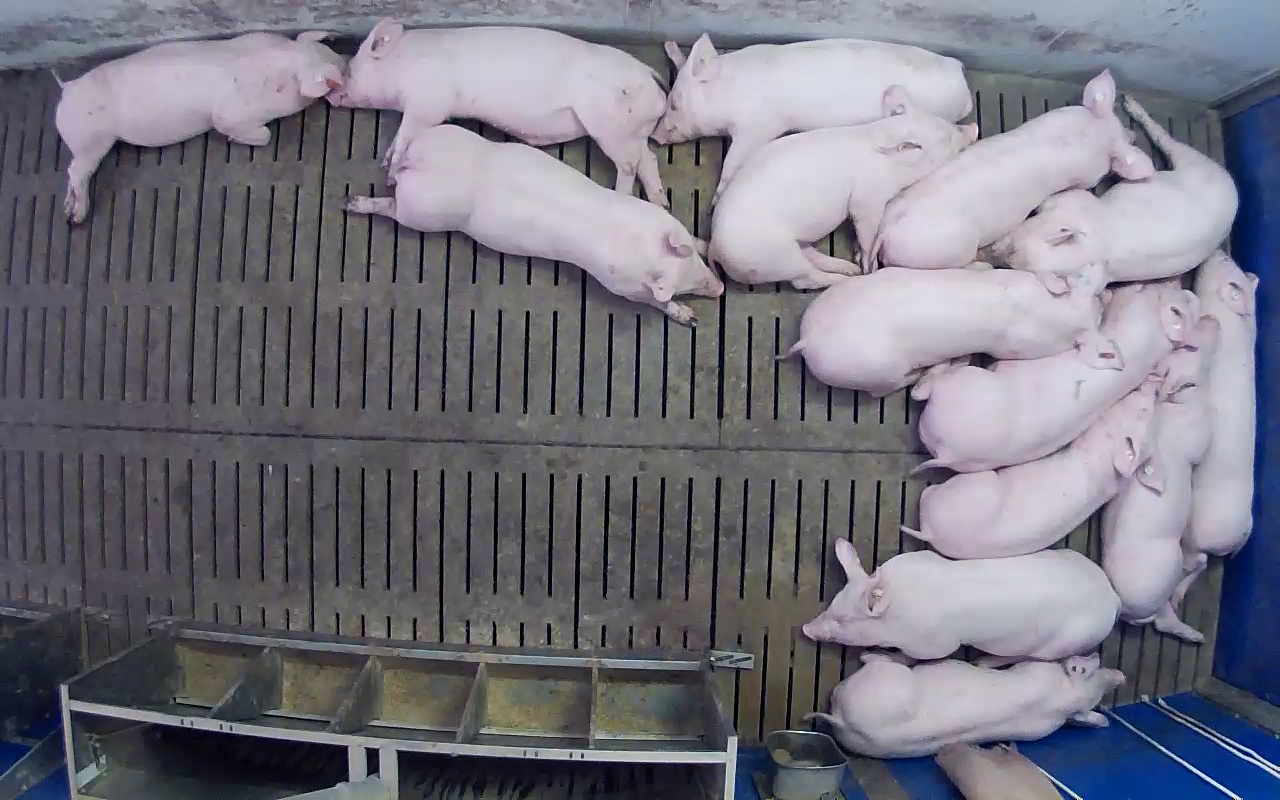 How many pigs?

14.